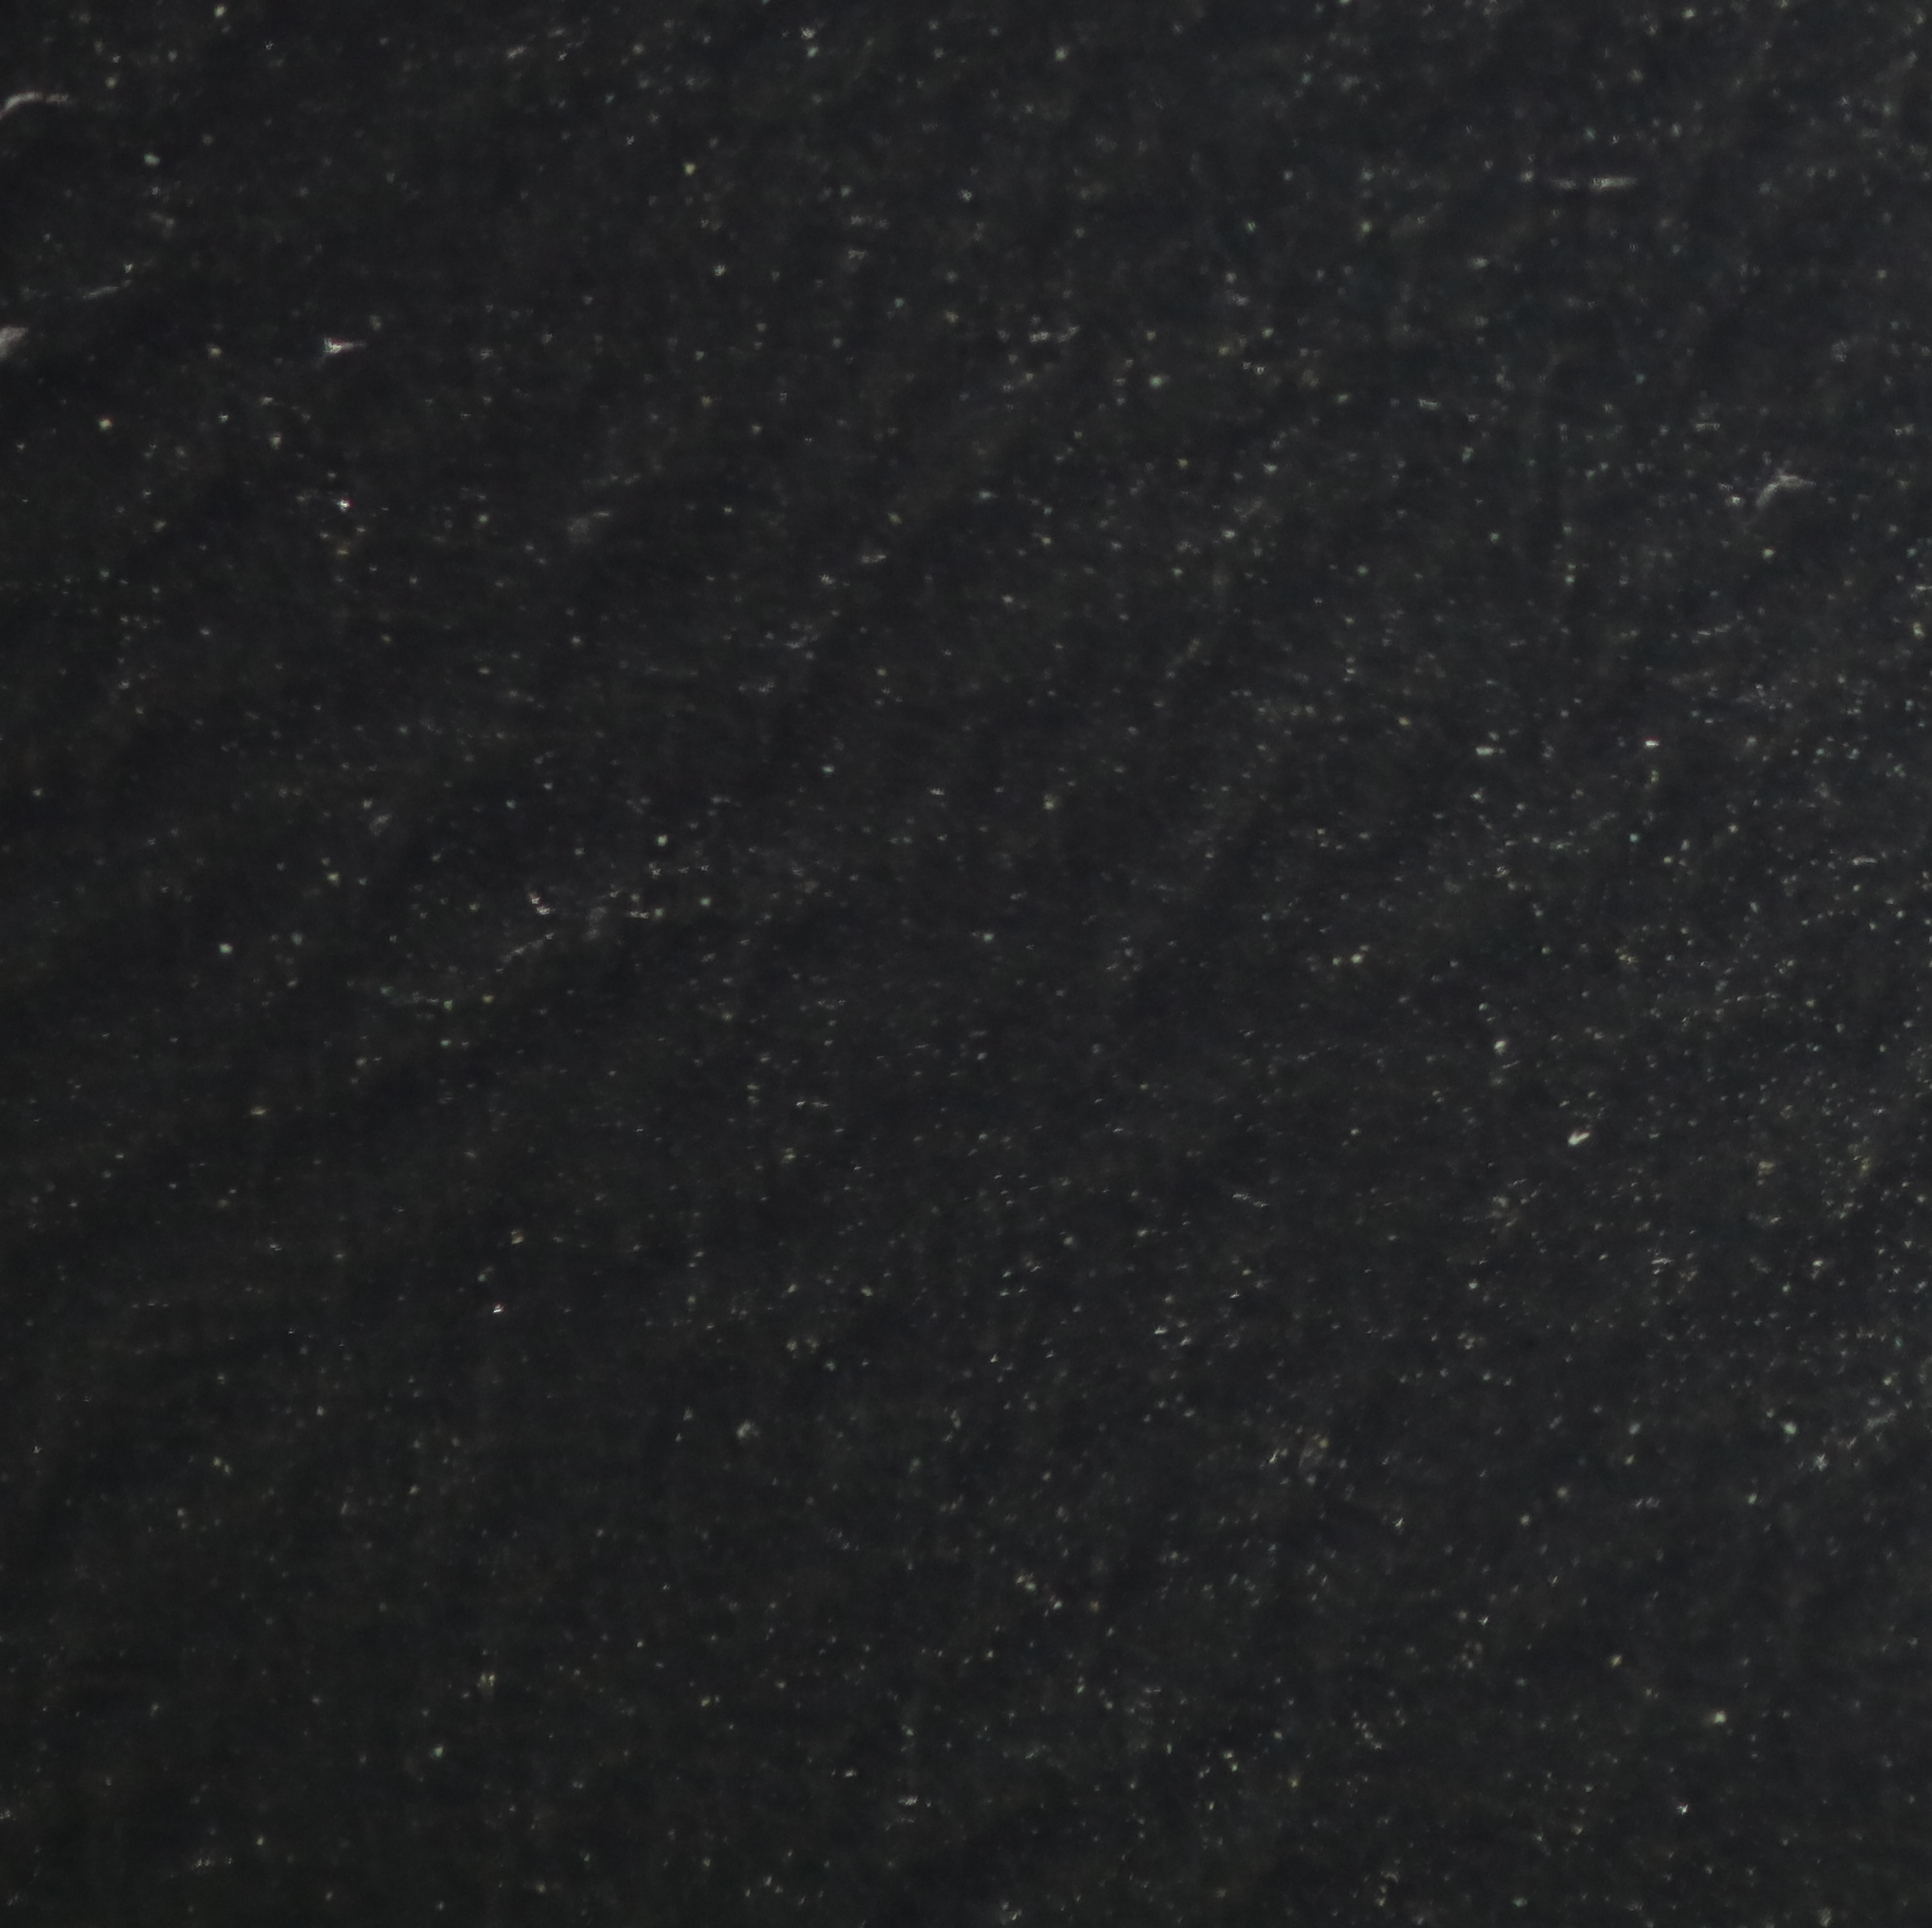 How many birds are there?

0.